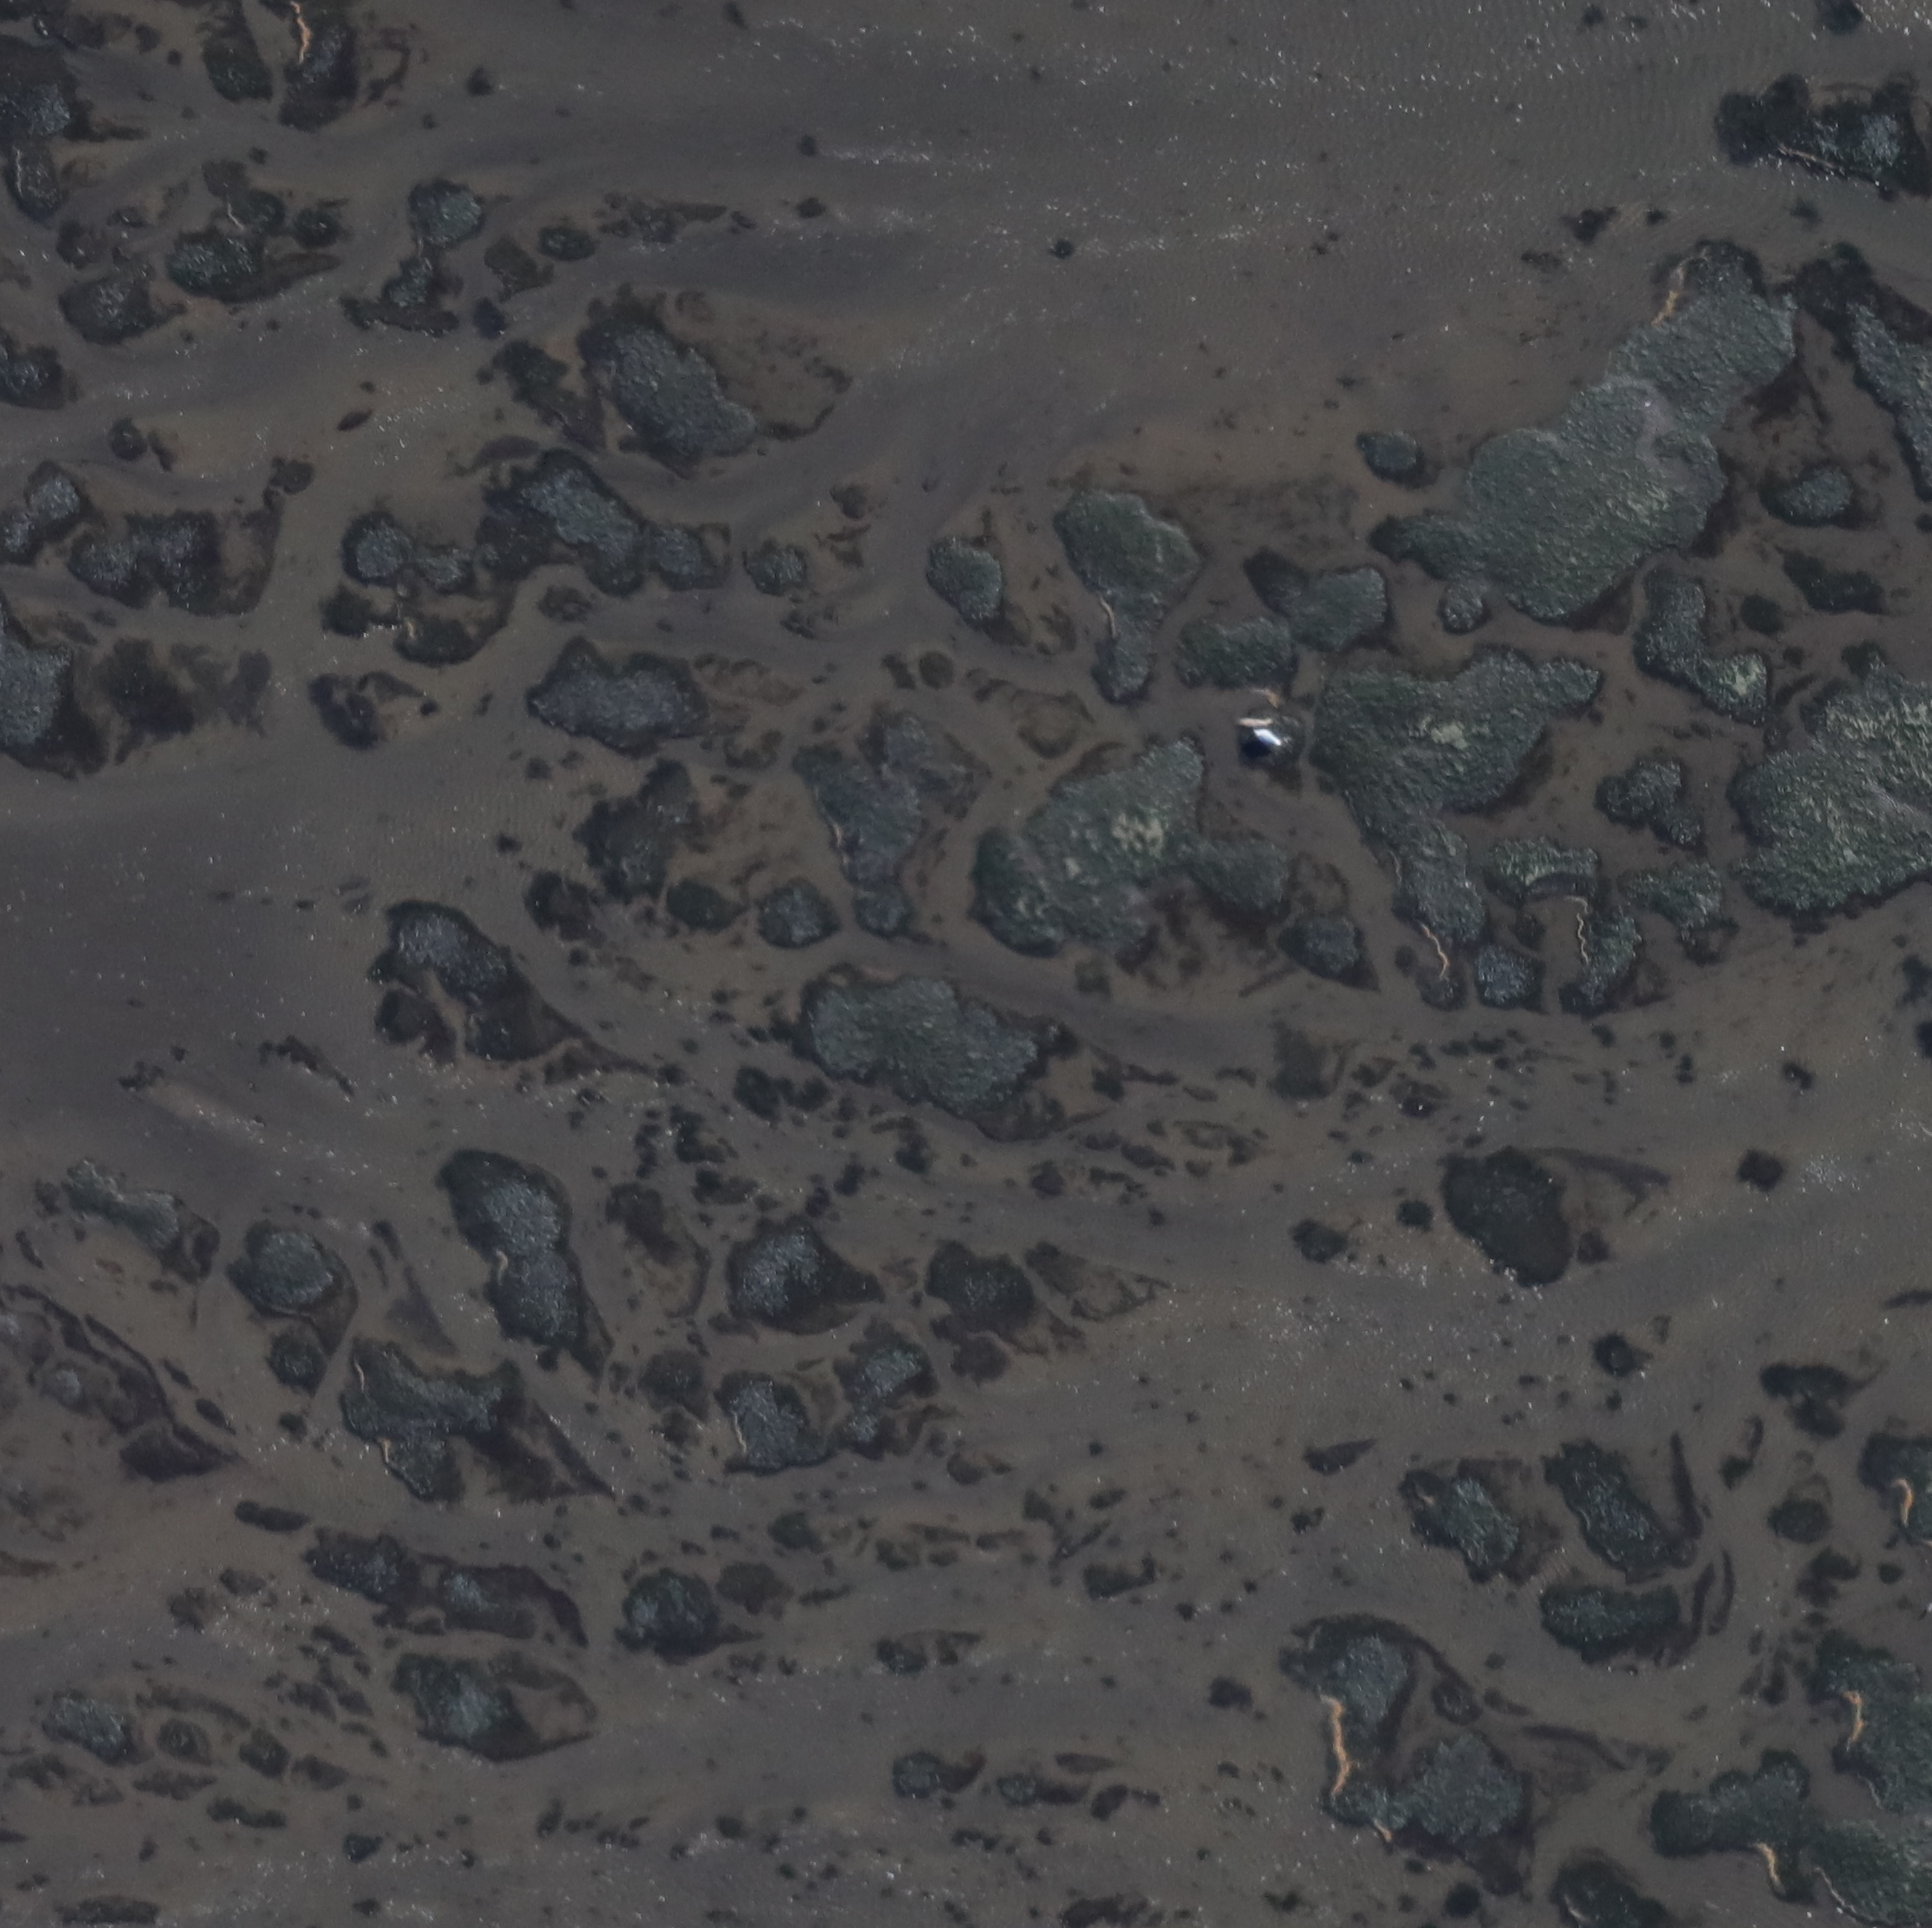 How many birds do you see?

1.